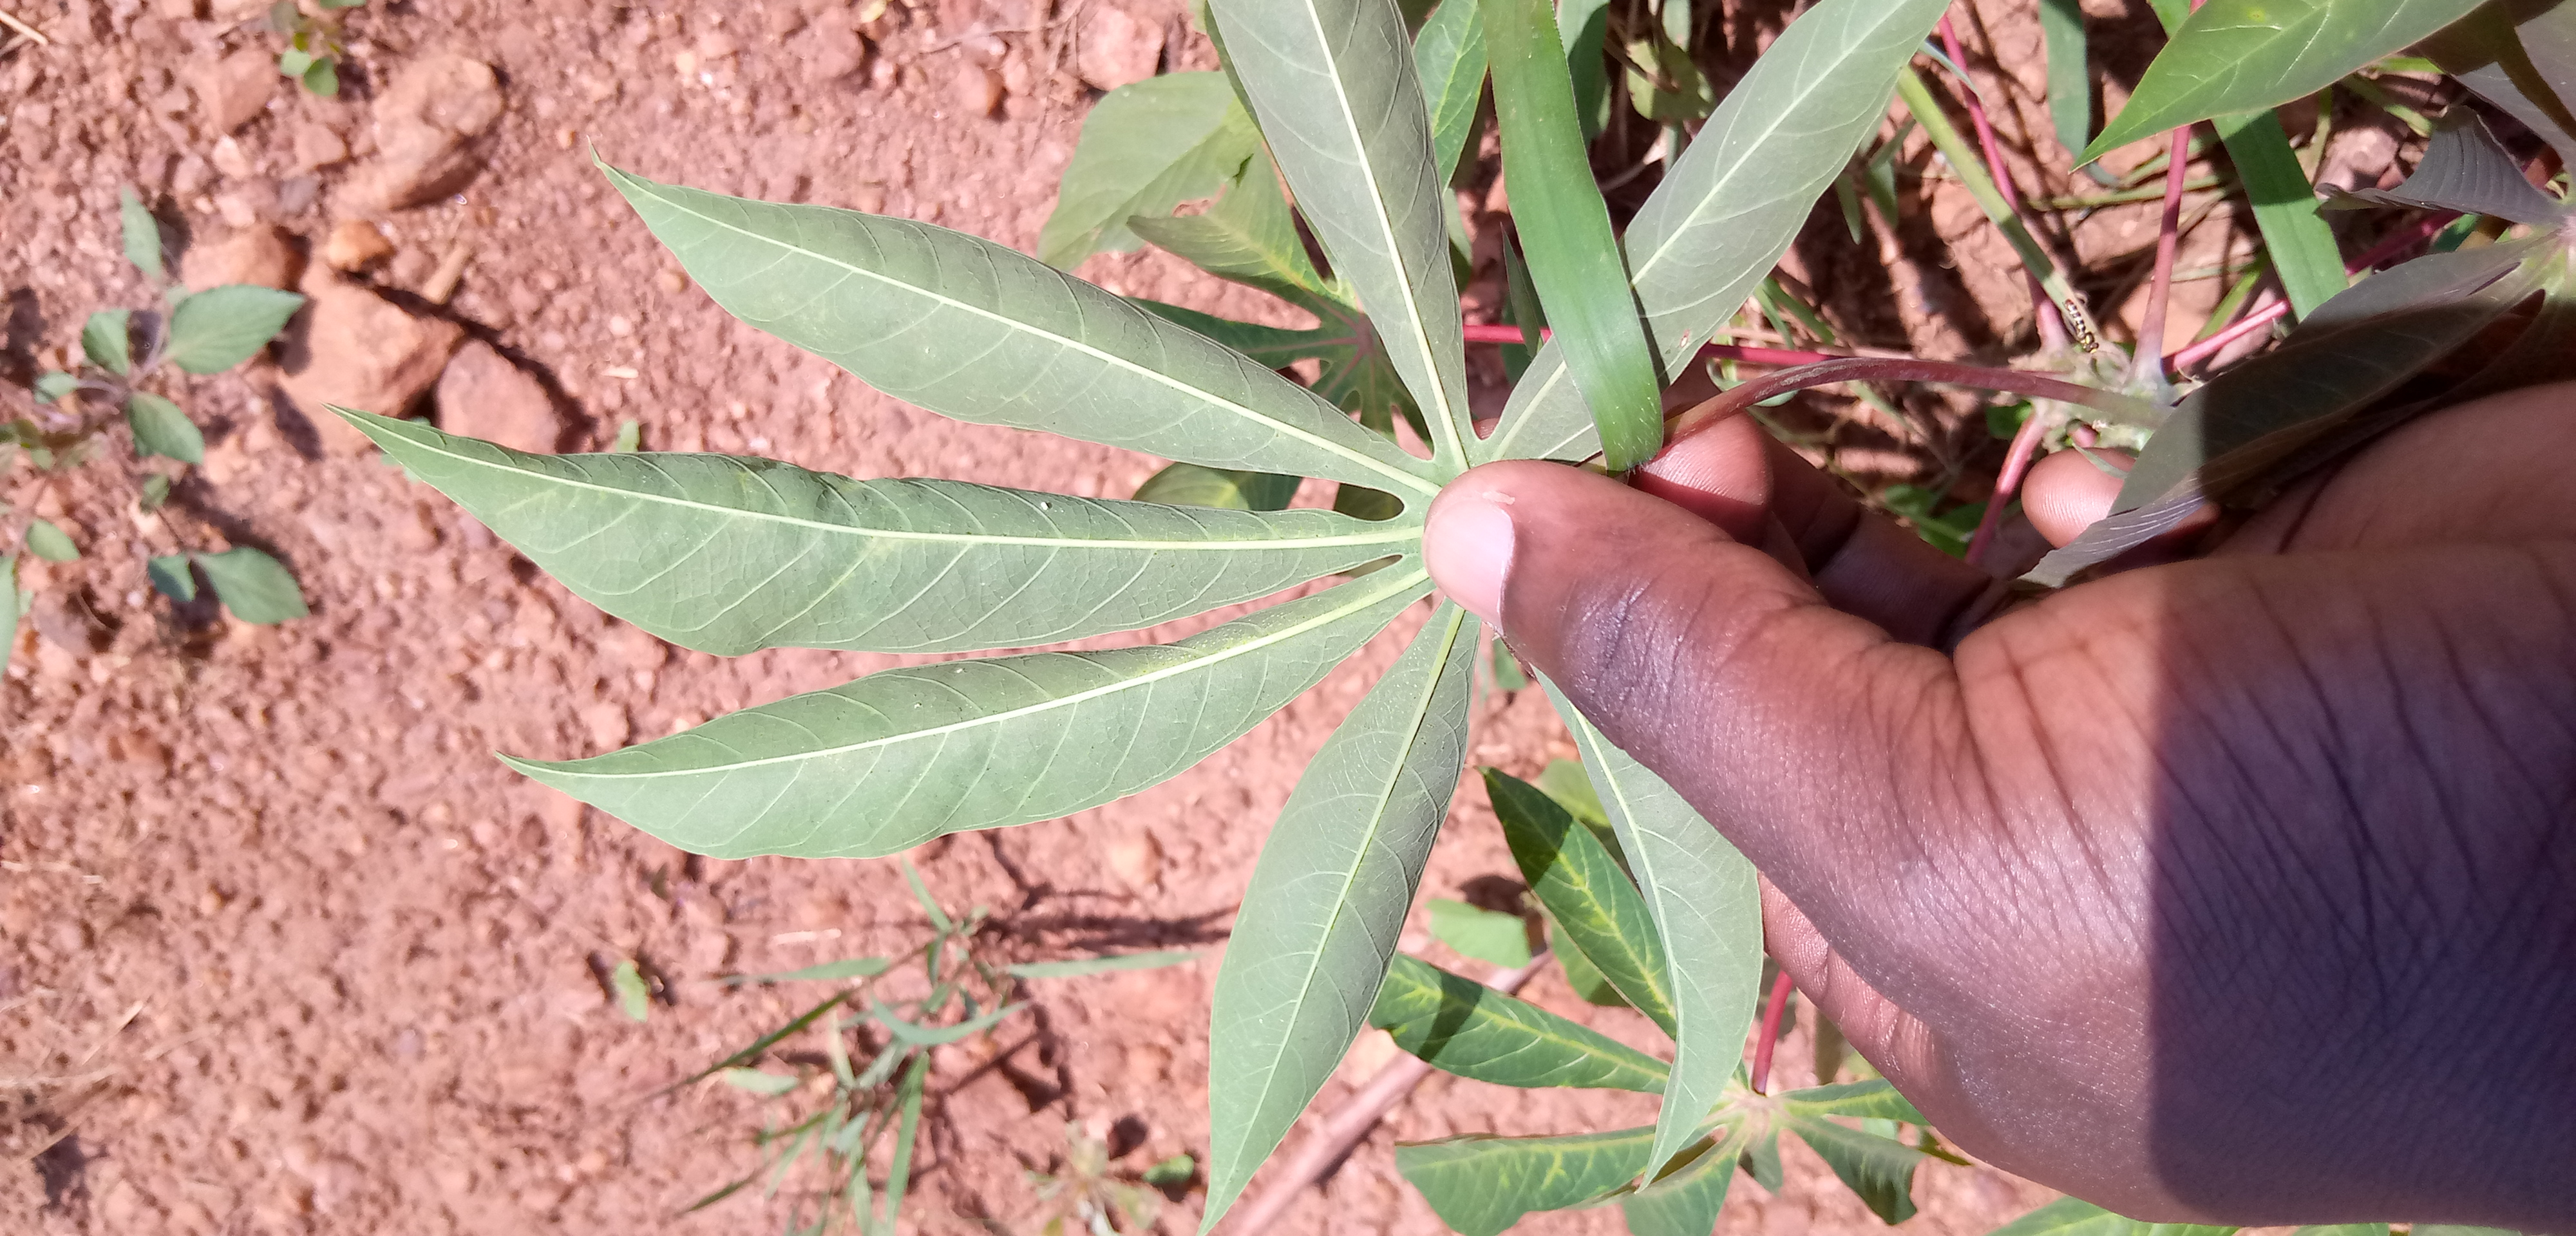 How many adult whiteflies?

4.